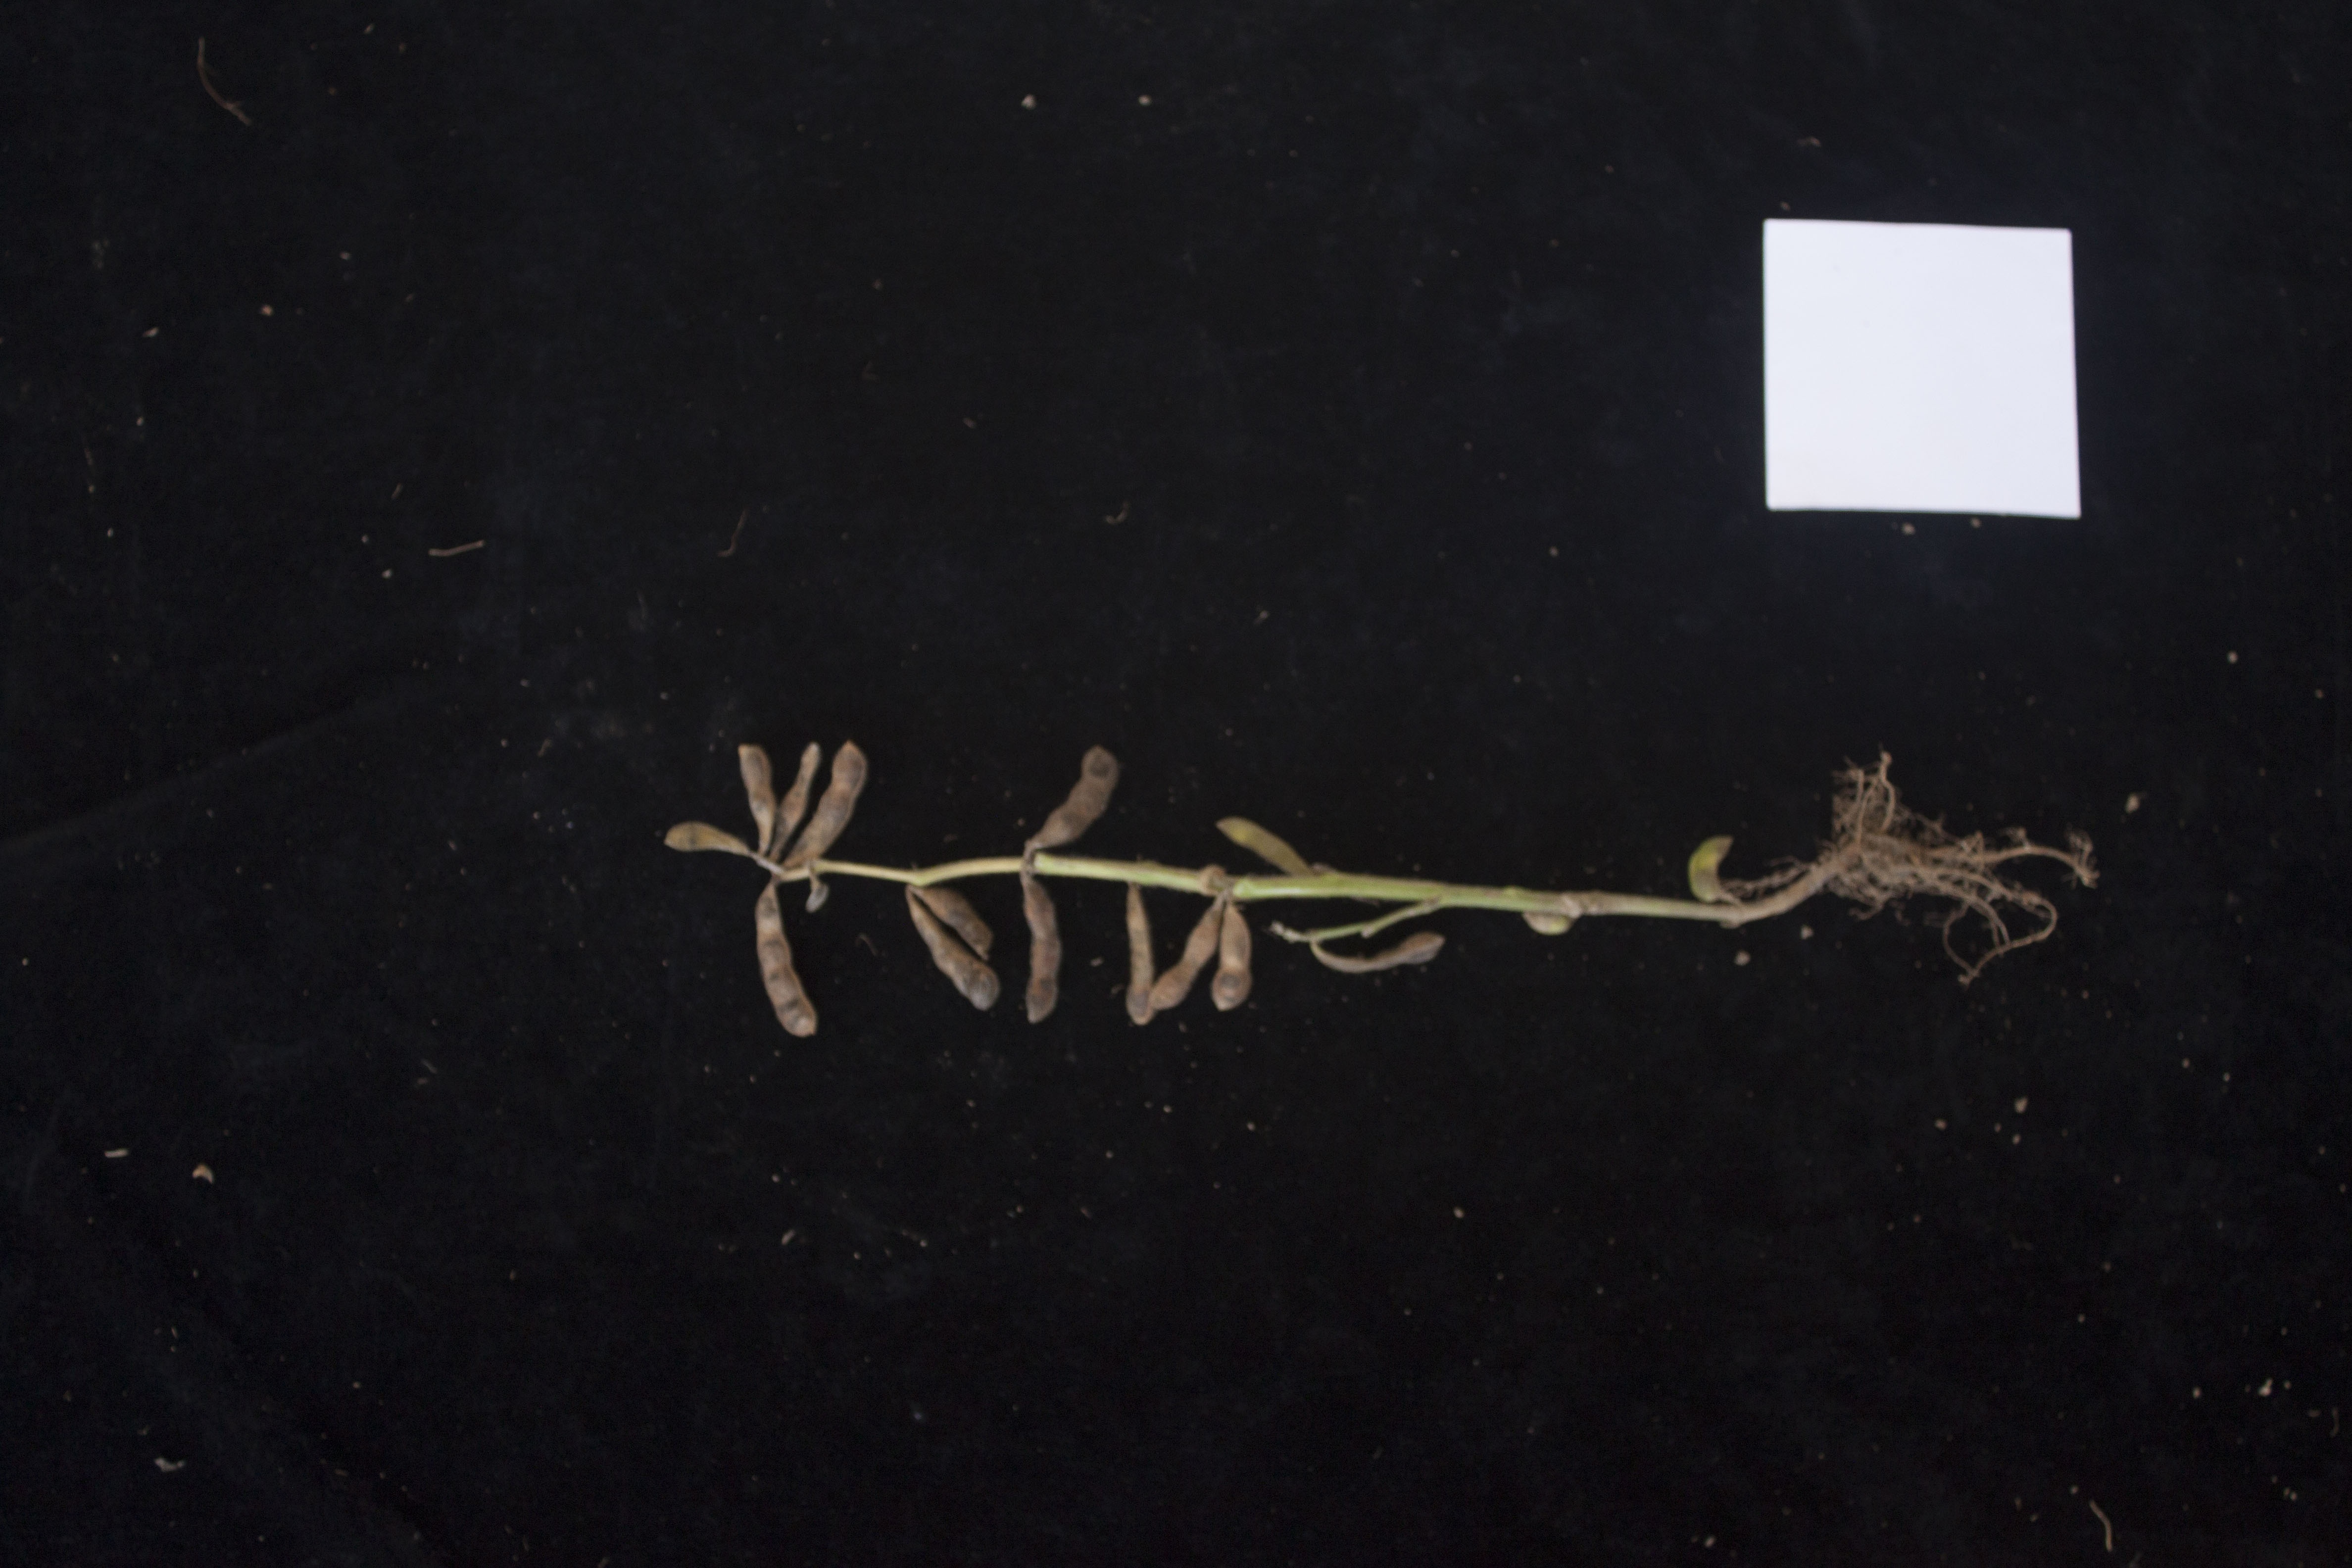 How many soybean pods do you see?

16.